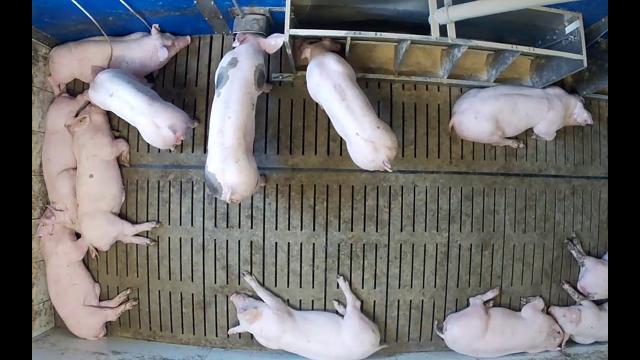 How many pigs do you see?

12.